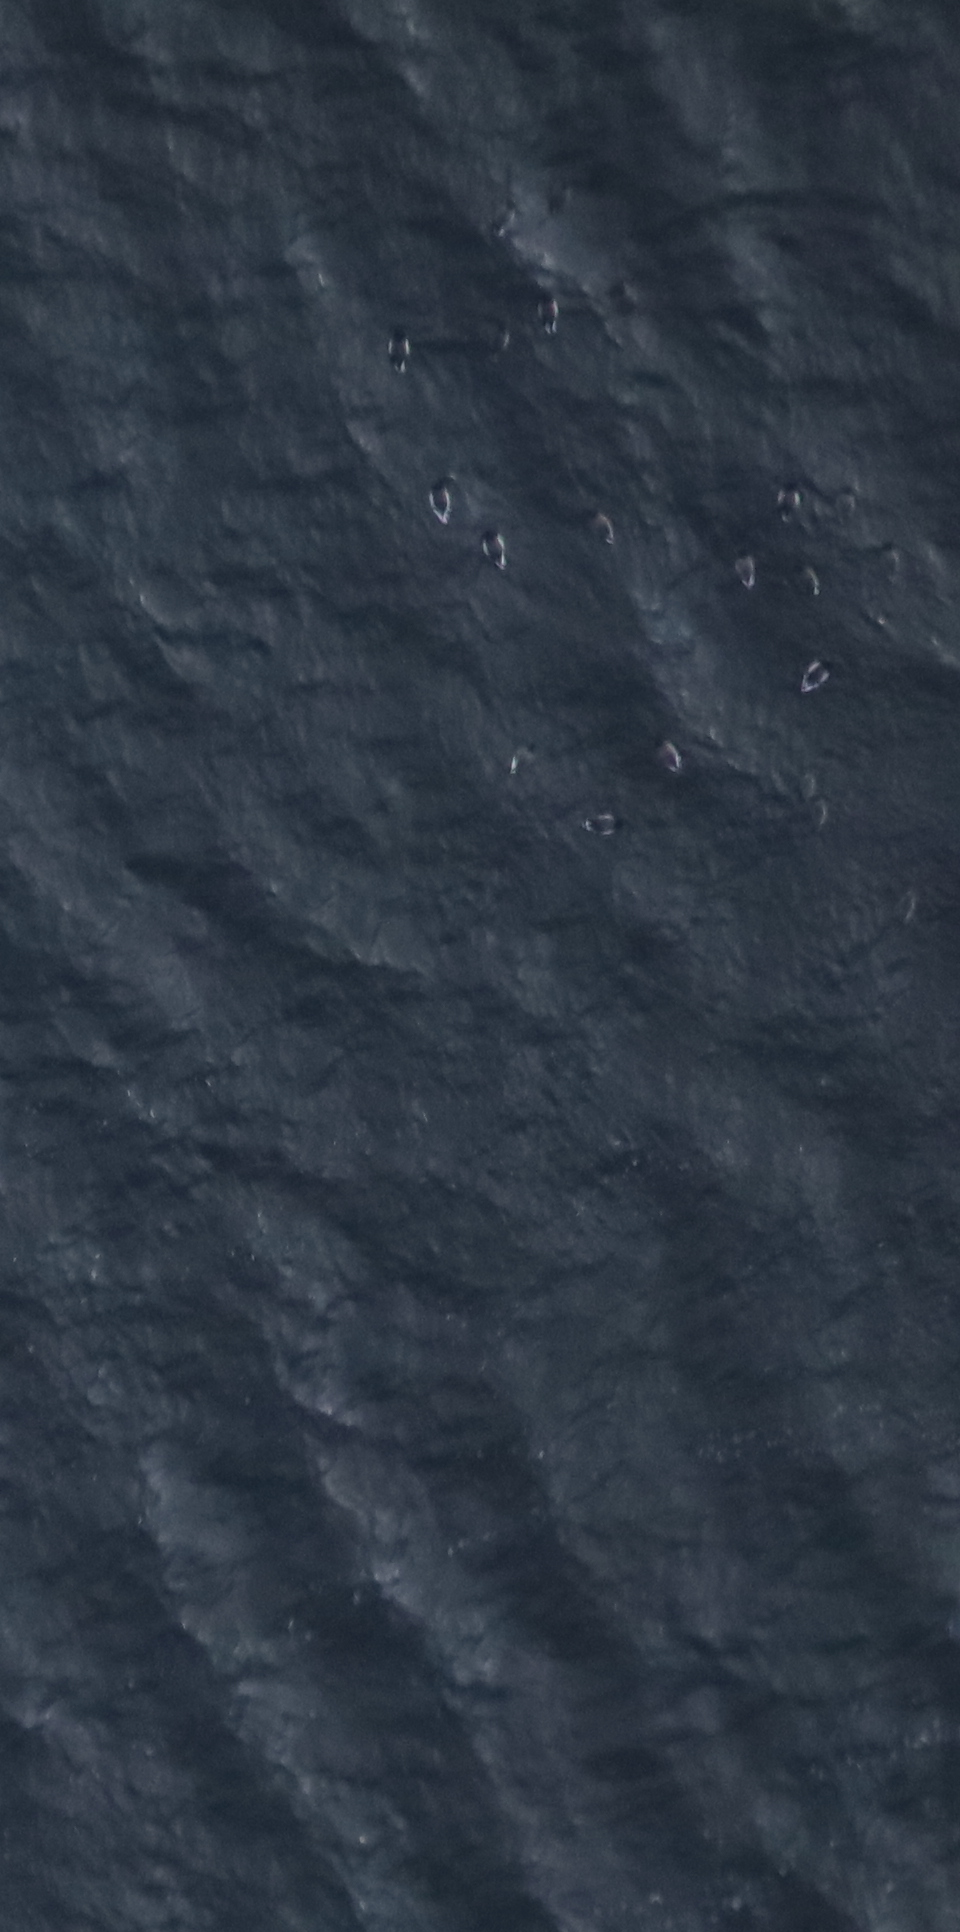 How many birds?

20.